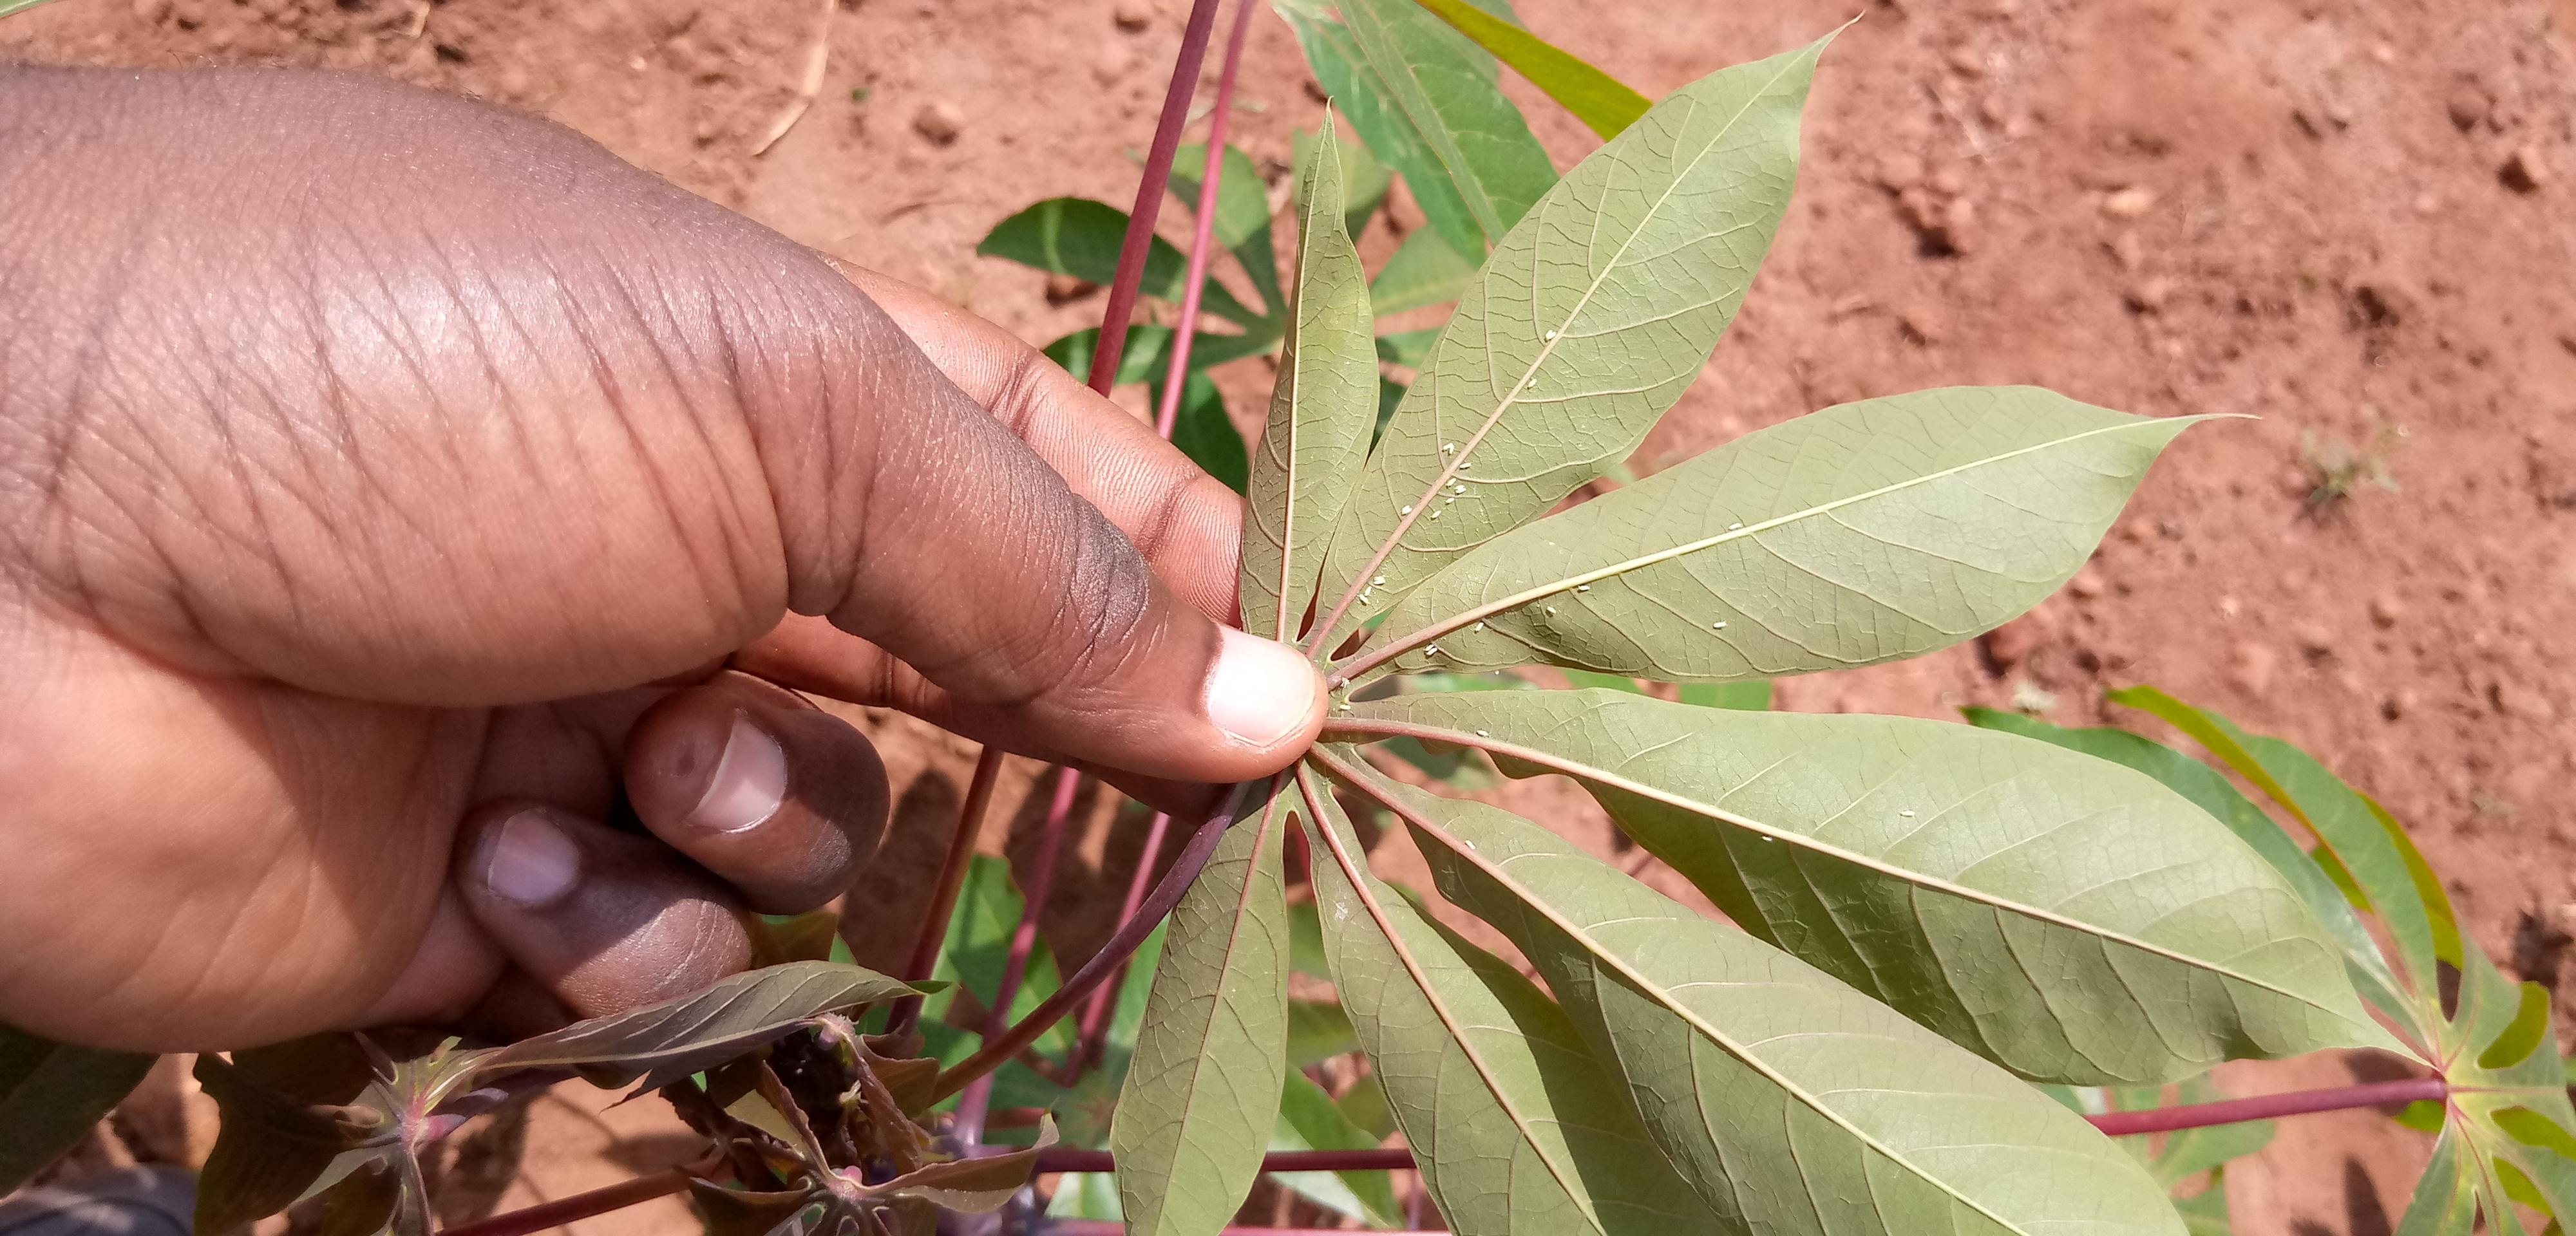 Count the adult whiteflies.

29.